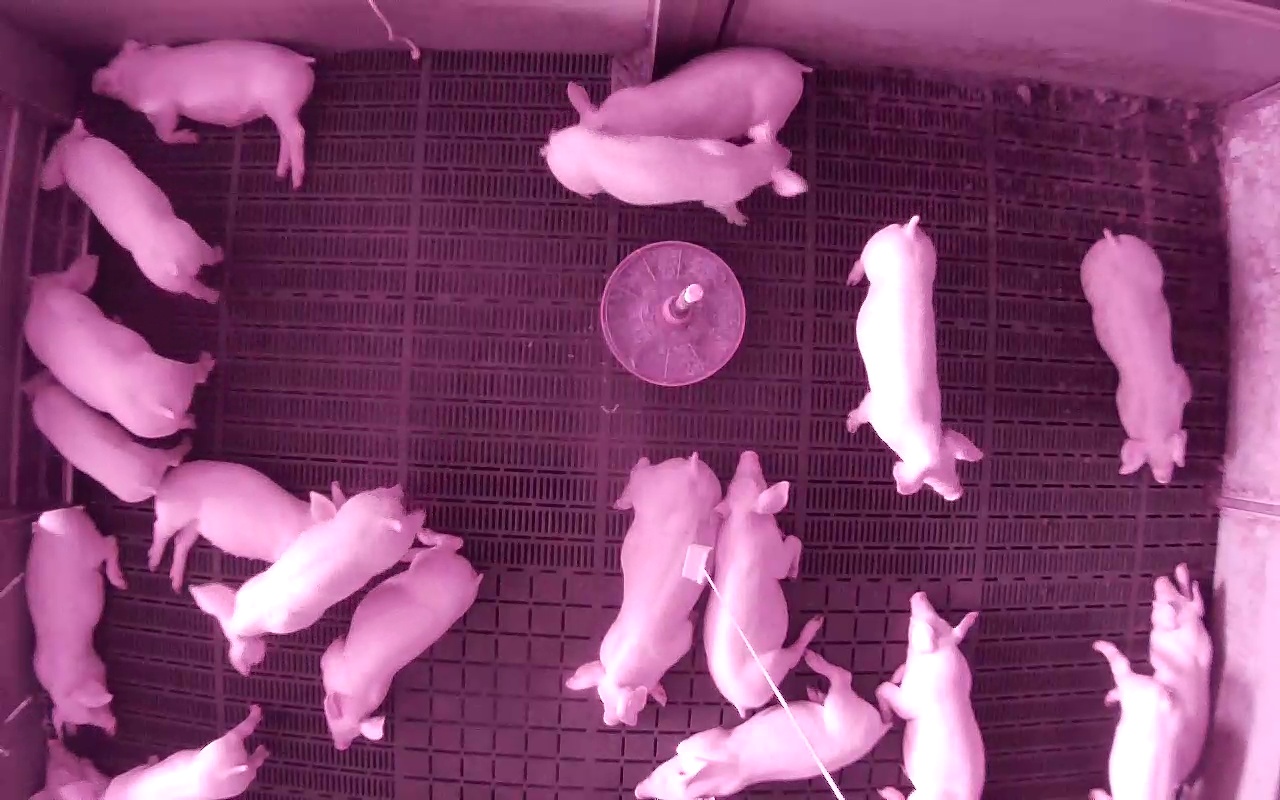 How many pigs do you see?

20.